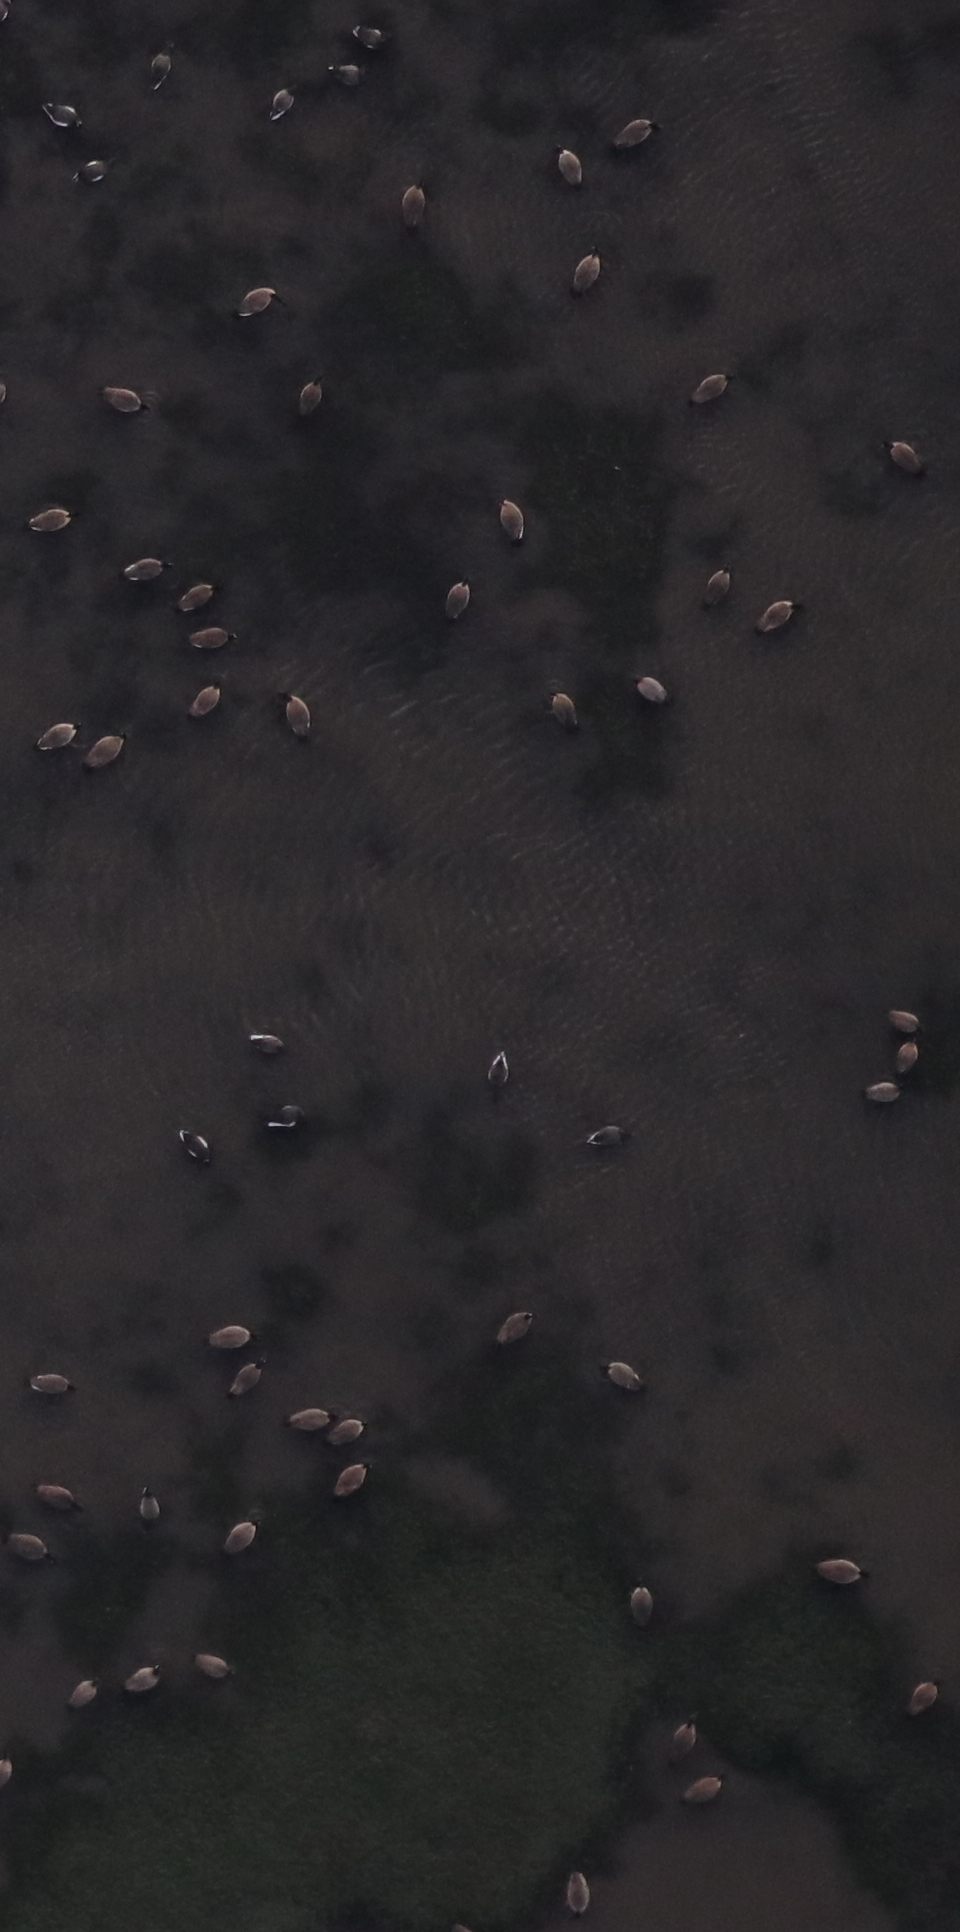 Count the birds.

59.